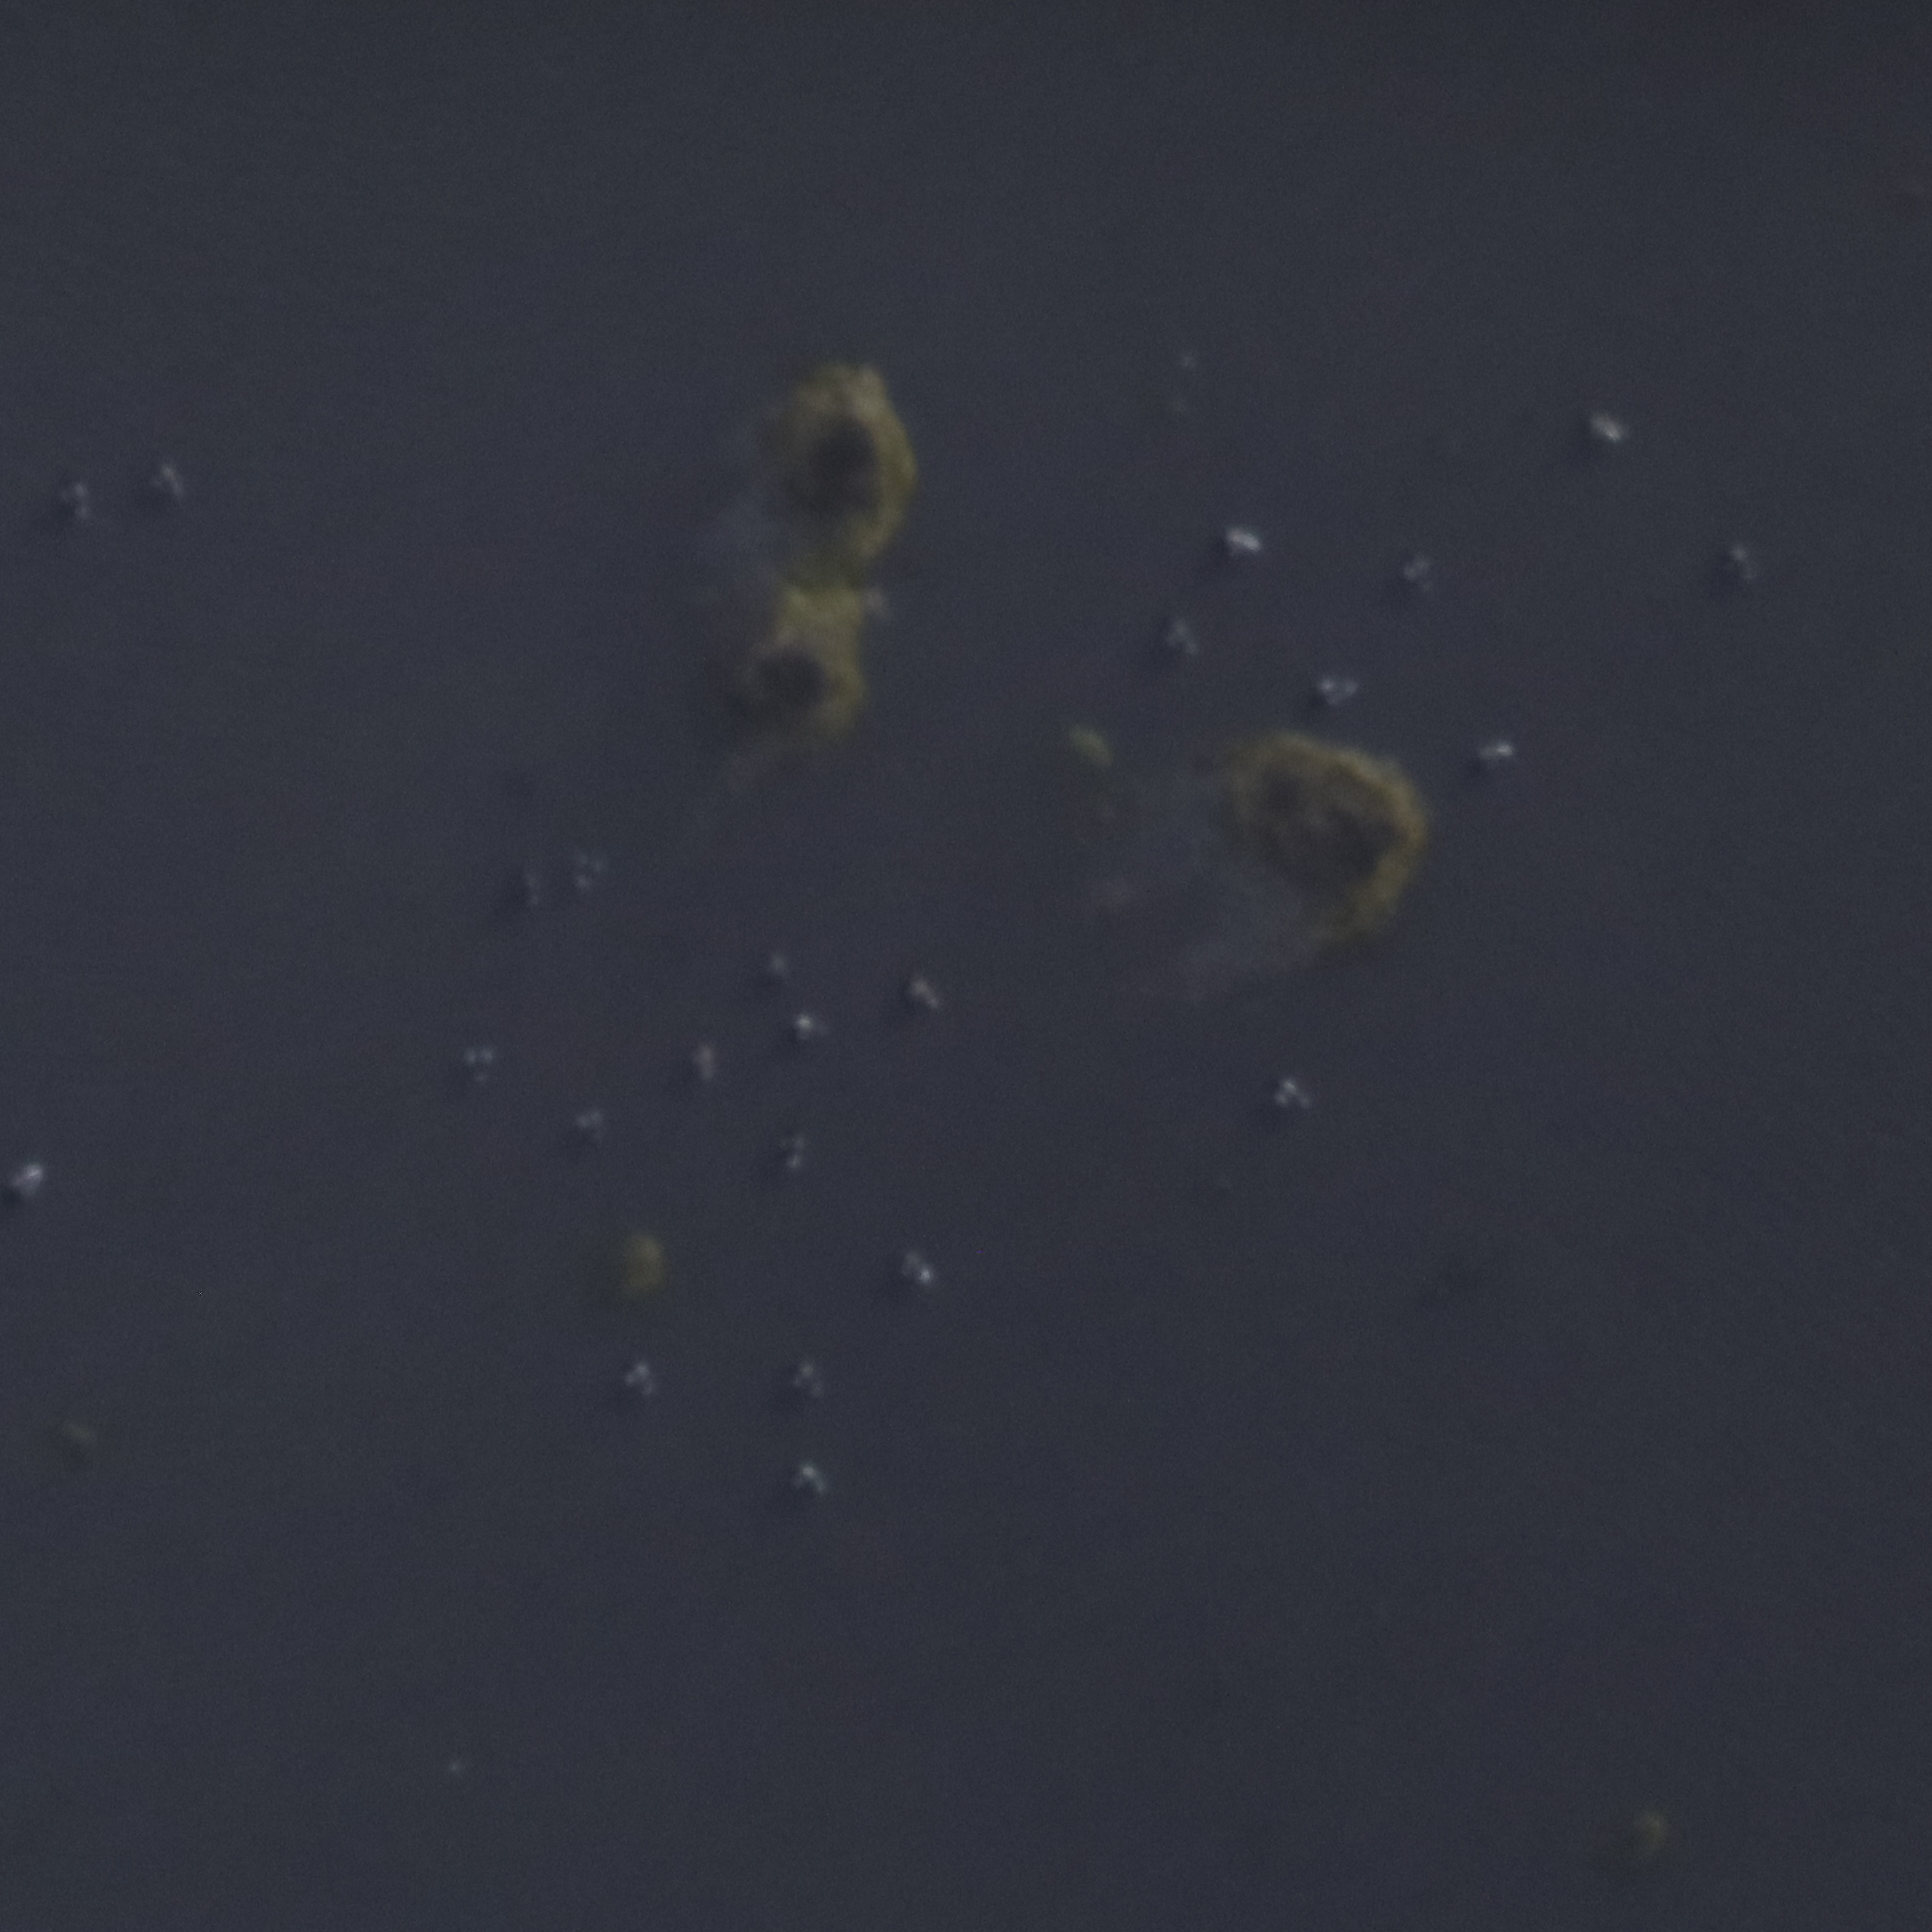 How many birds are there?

24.